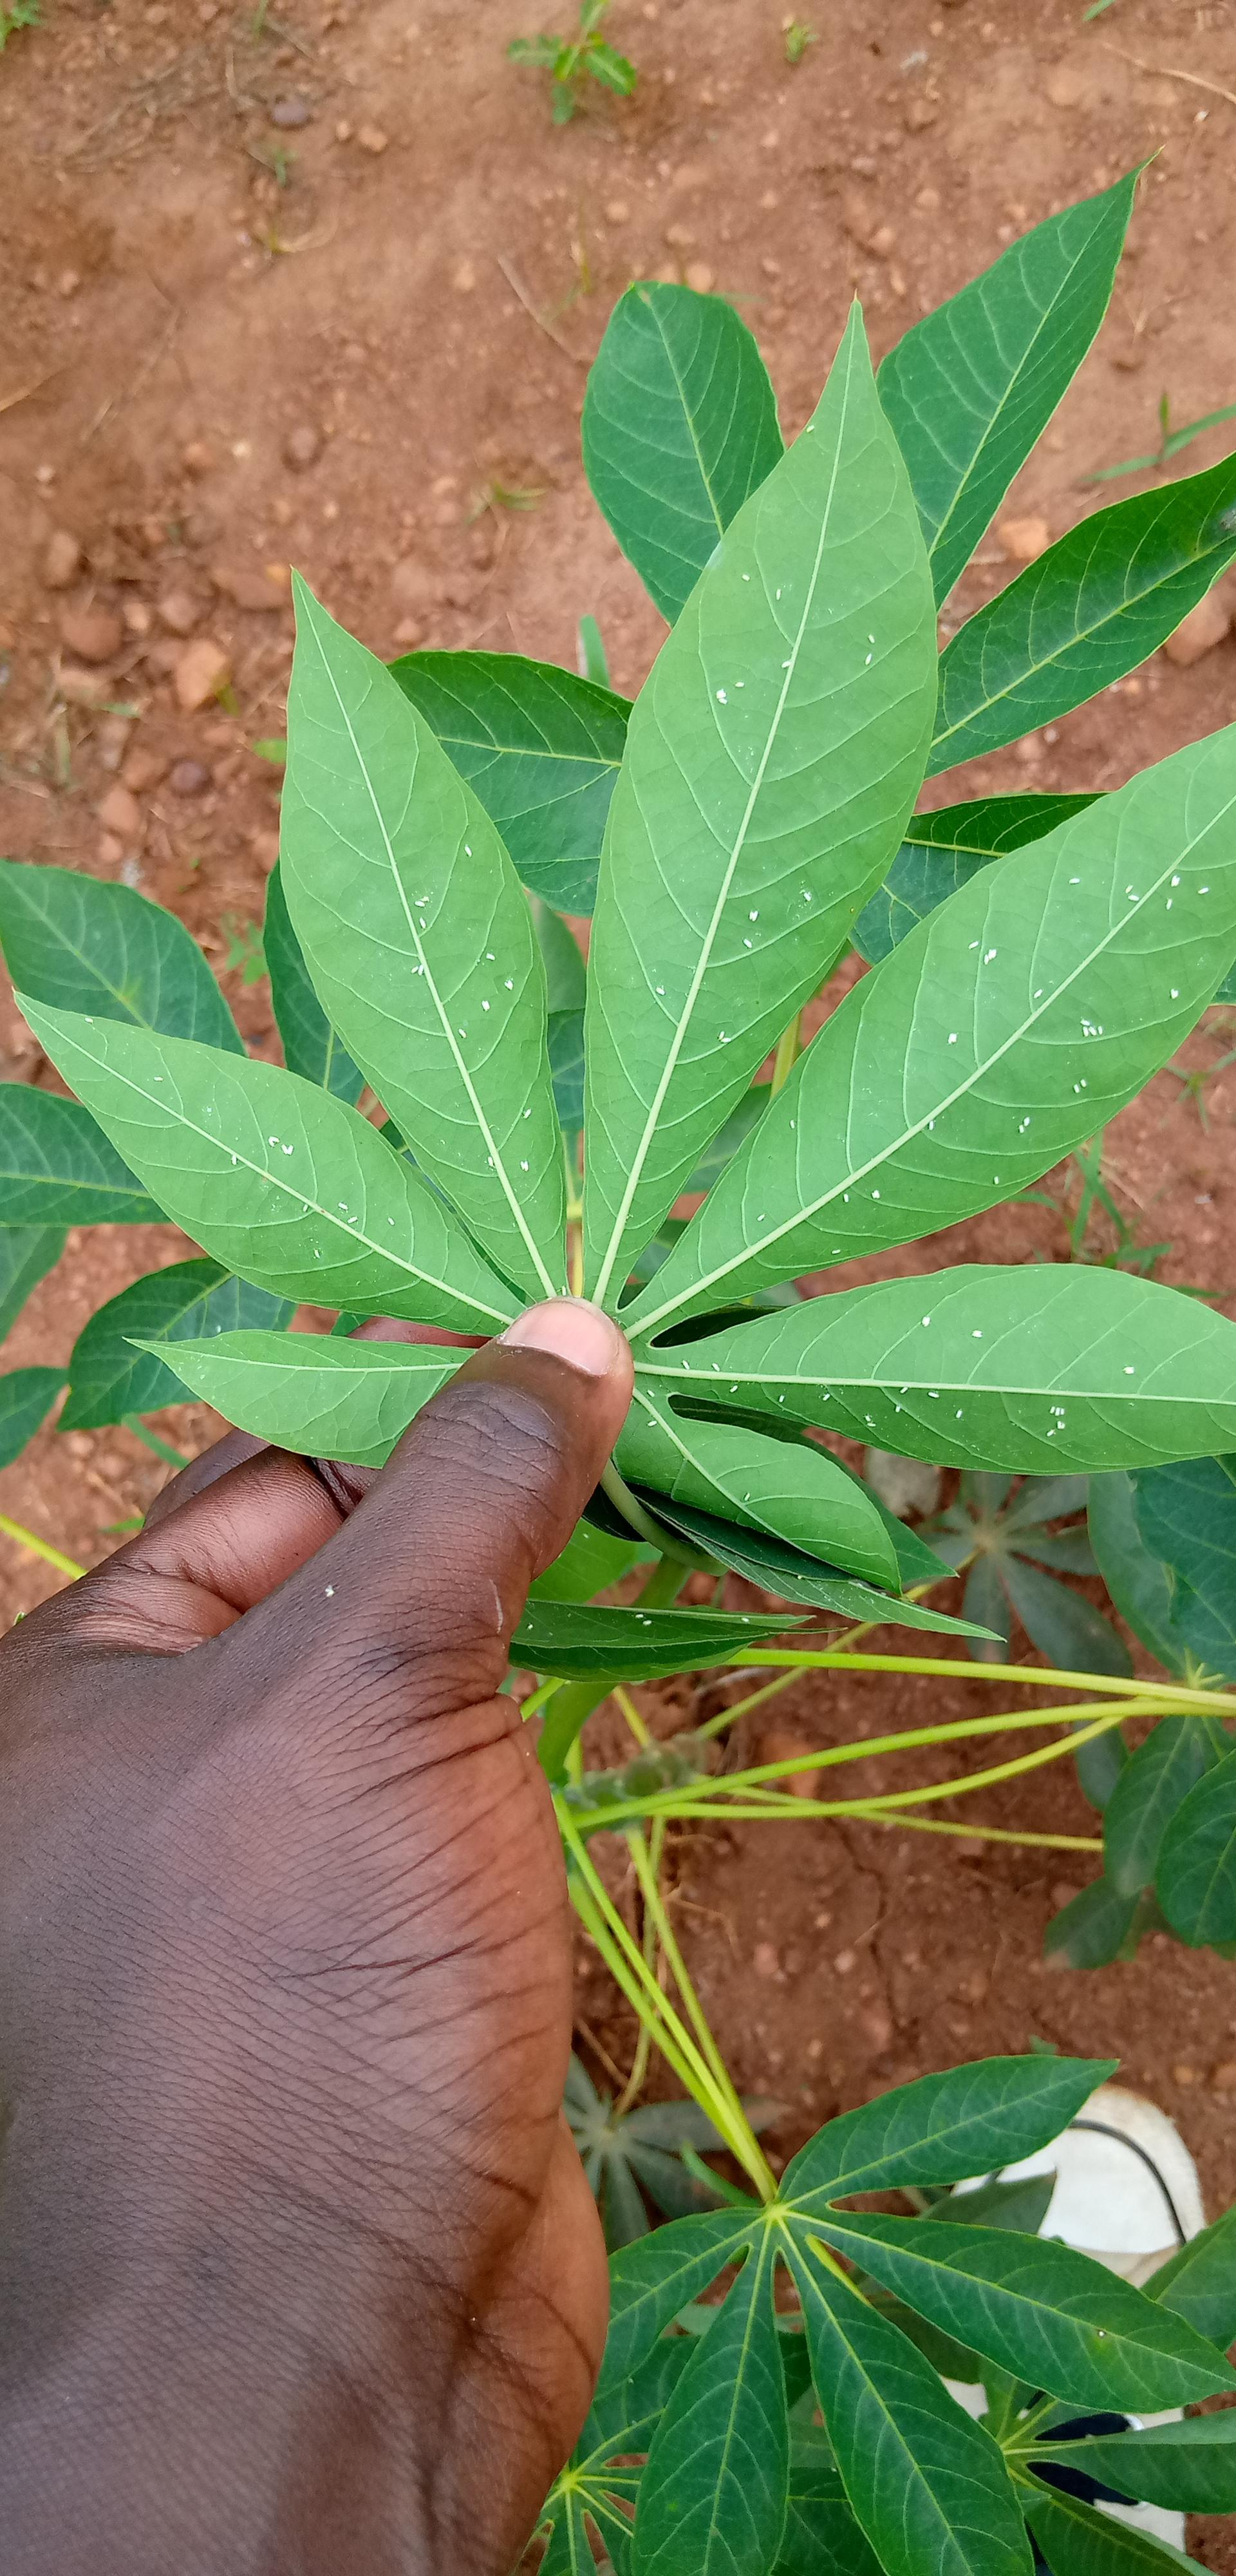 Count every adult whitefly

108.